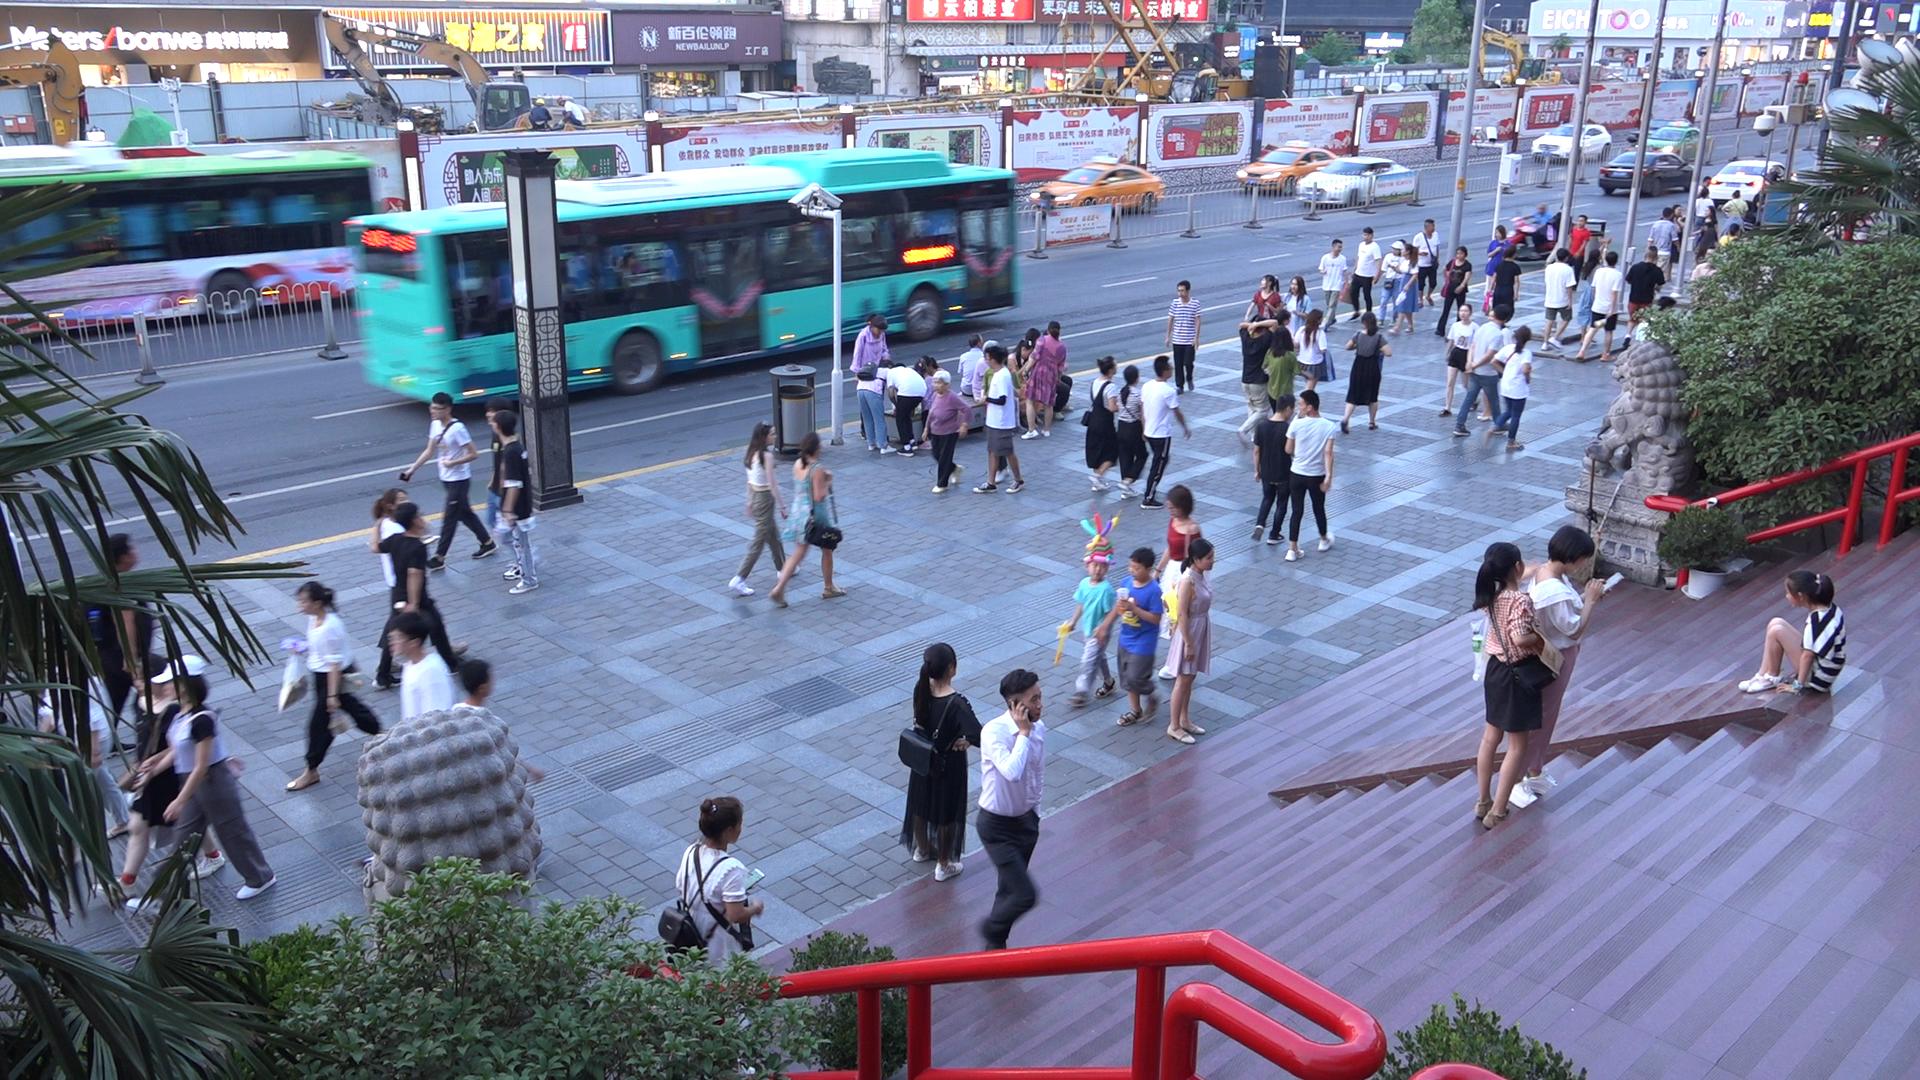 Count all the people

77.